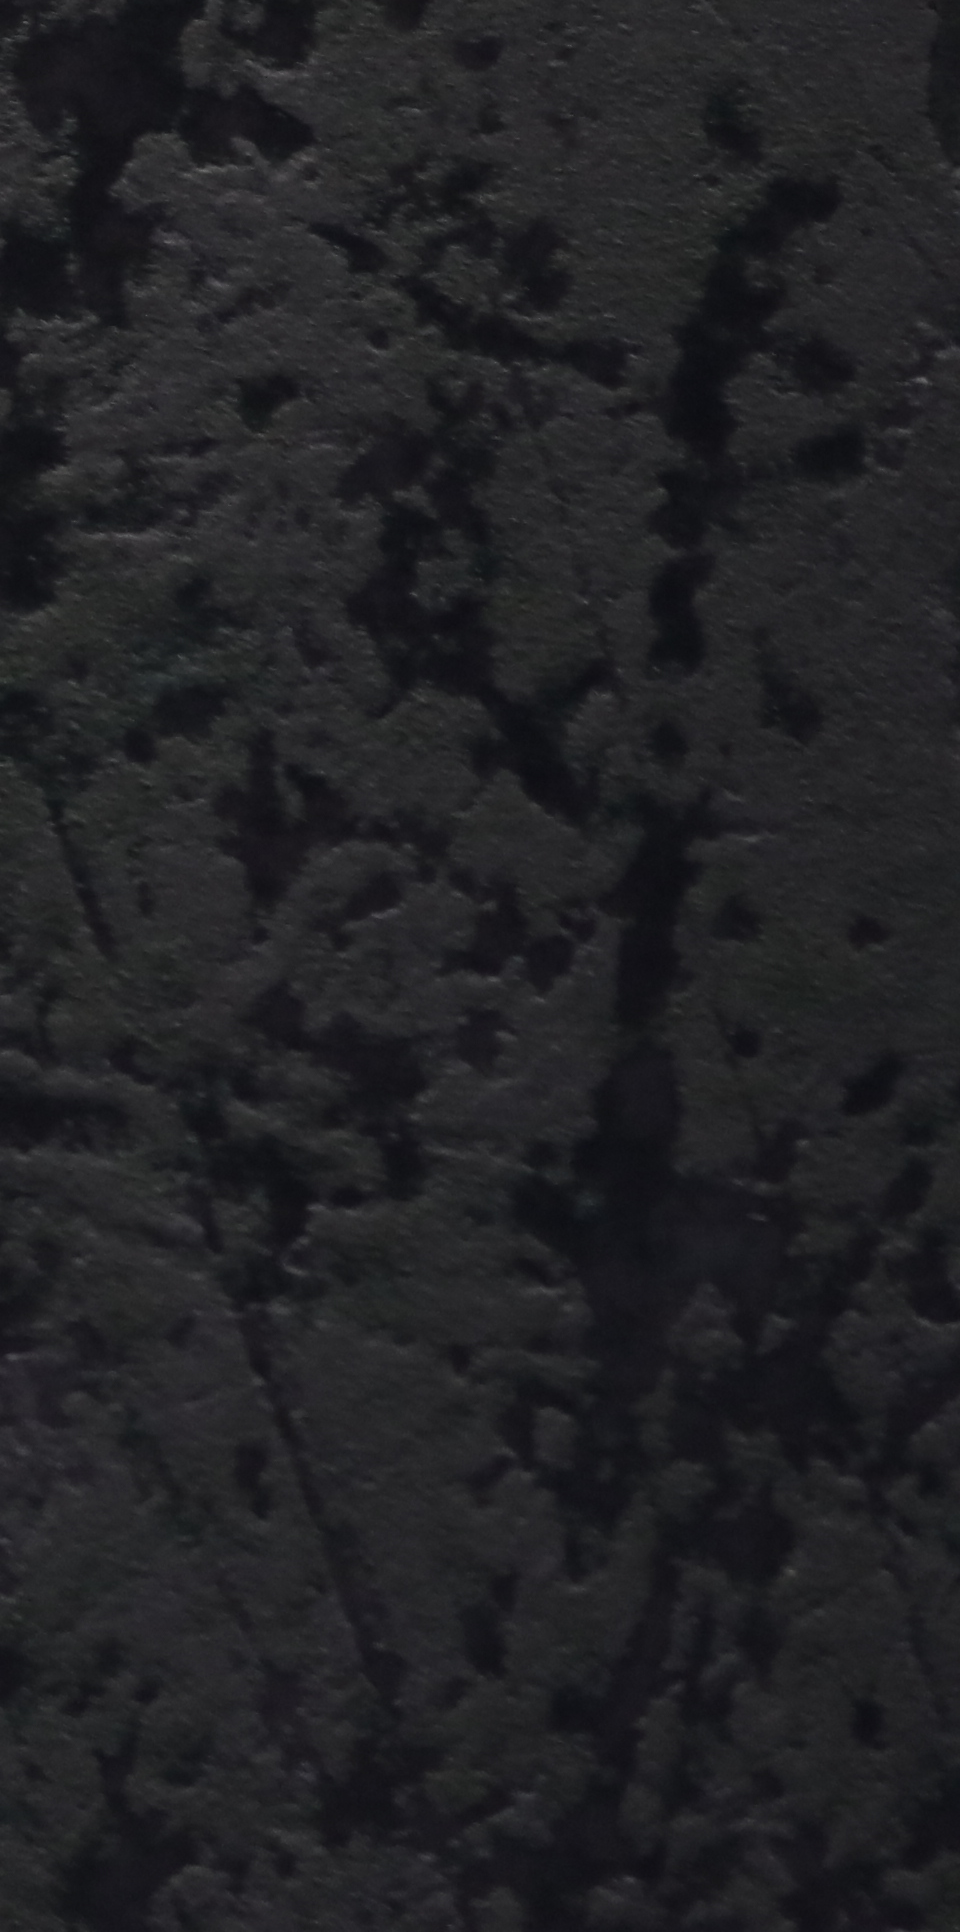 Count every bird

0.